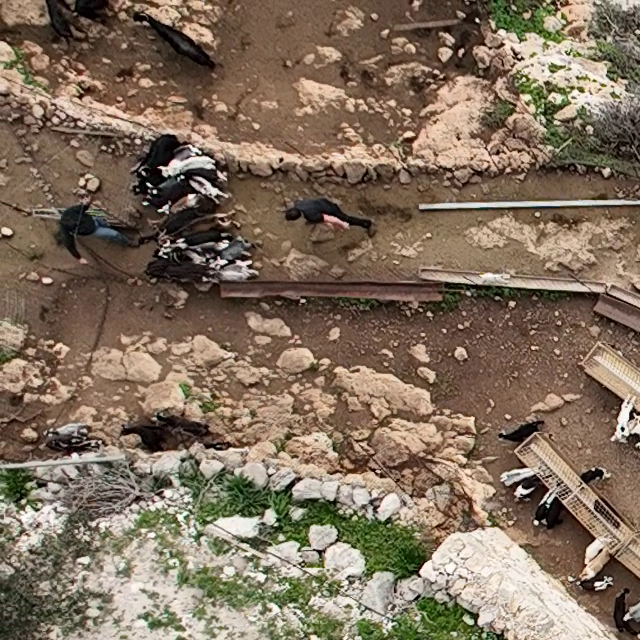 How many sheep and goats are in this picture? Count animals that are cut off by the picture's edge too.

39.